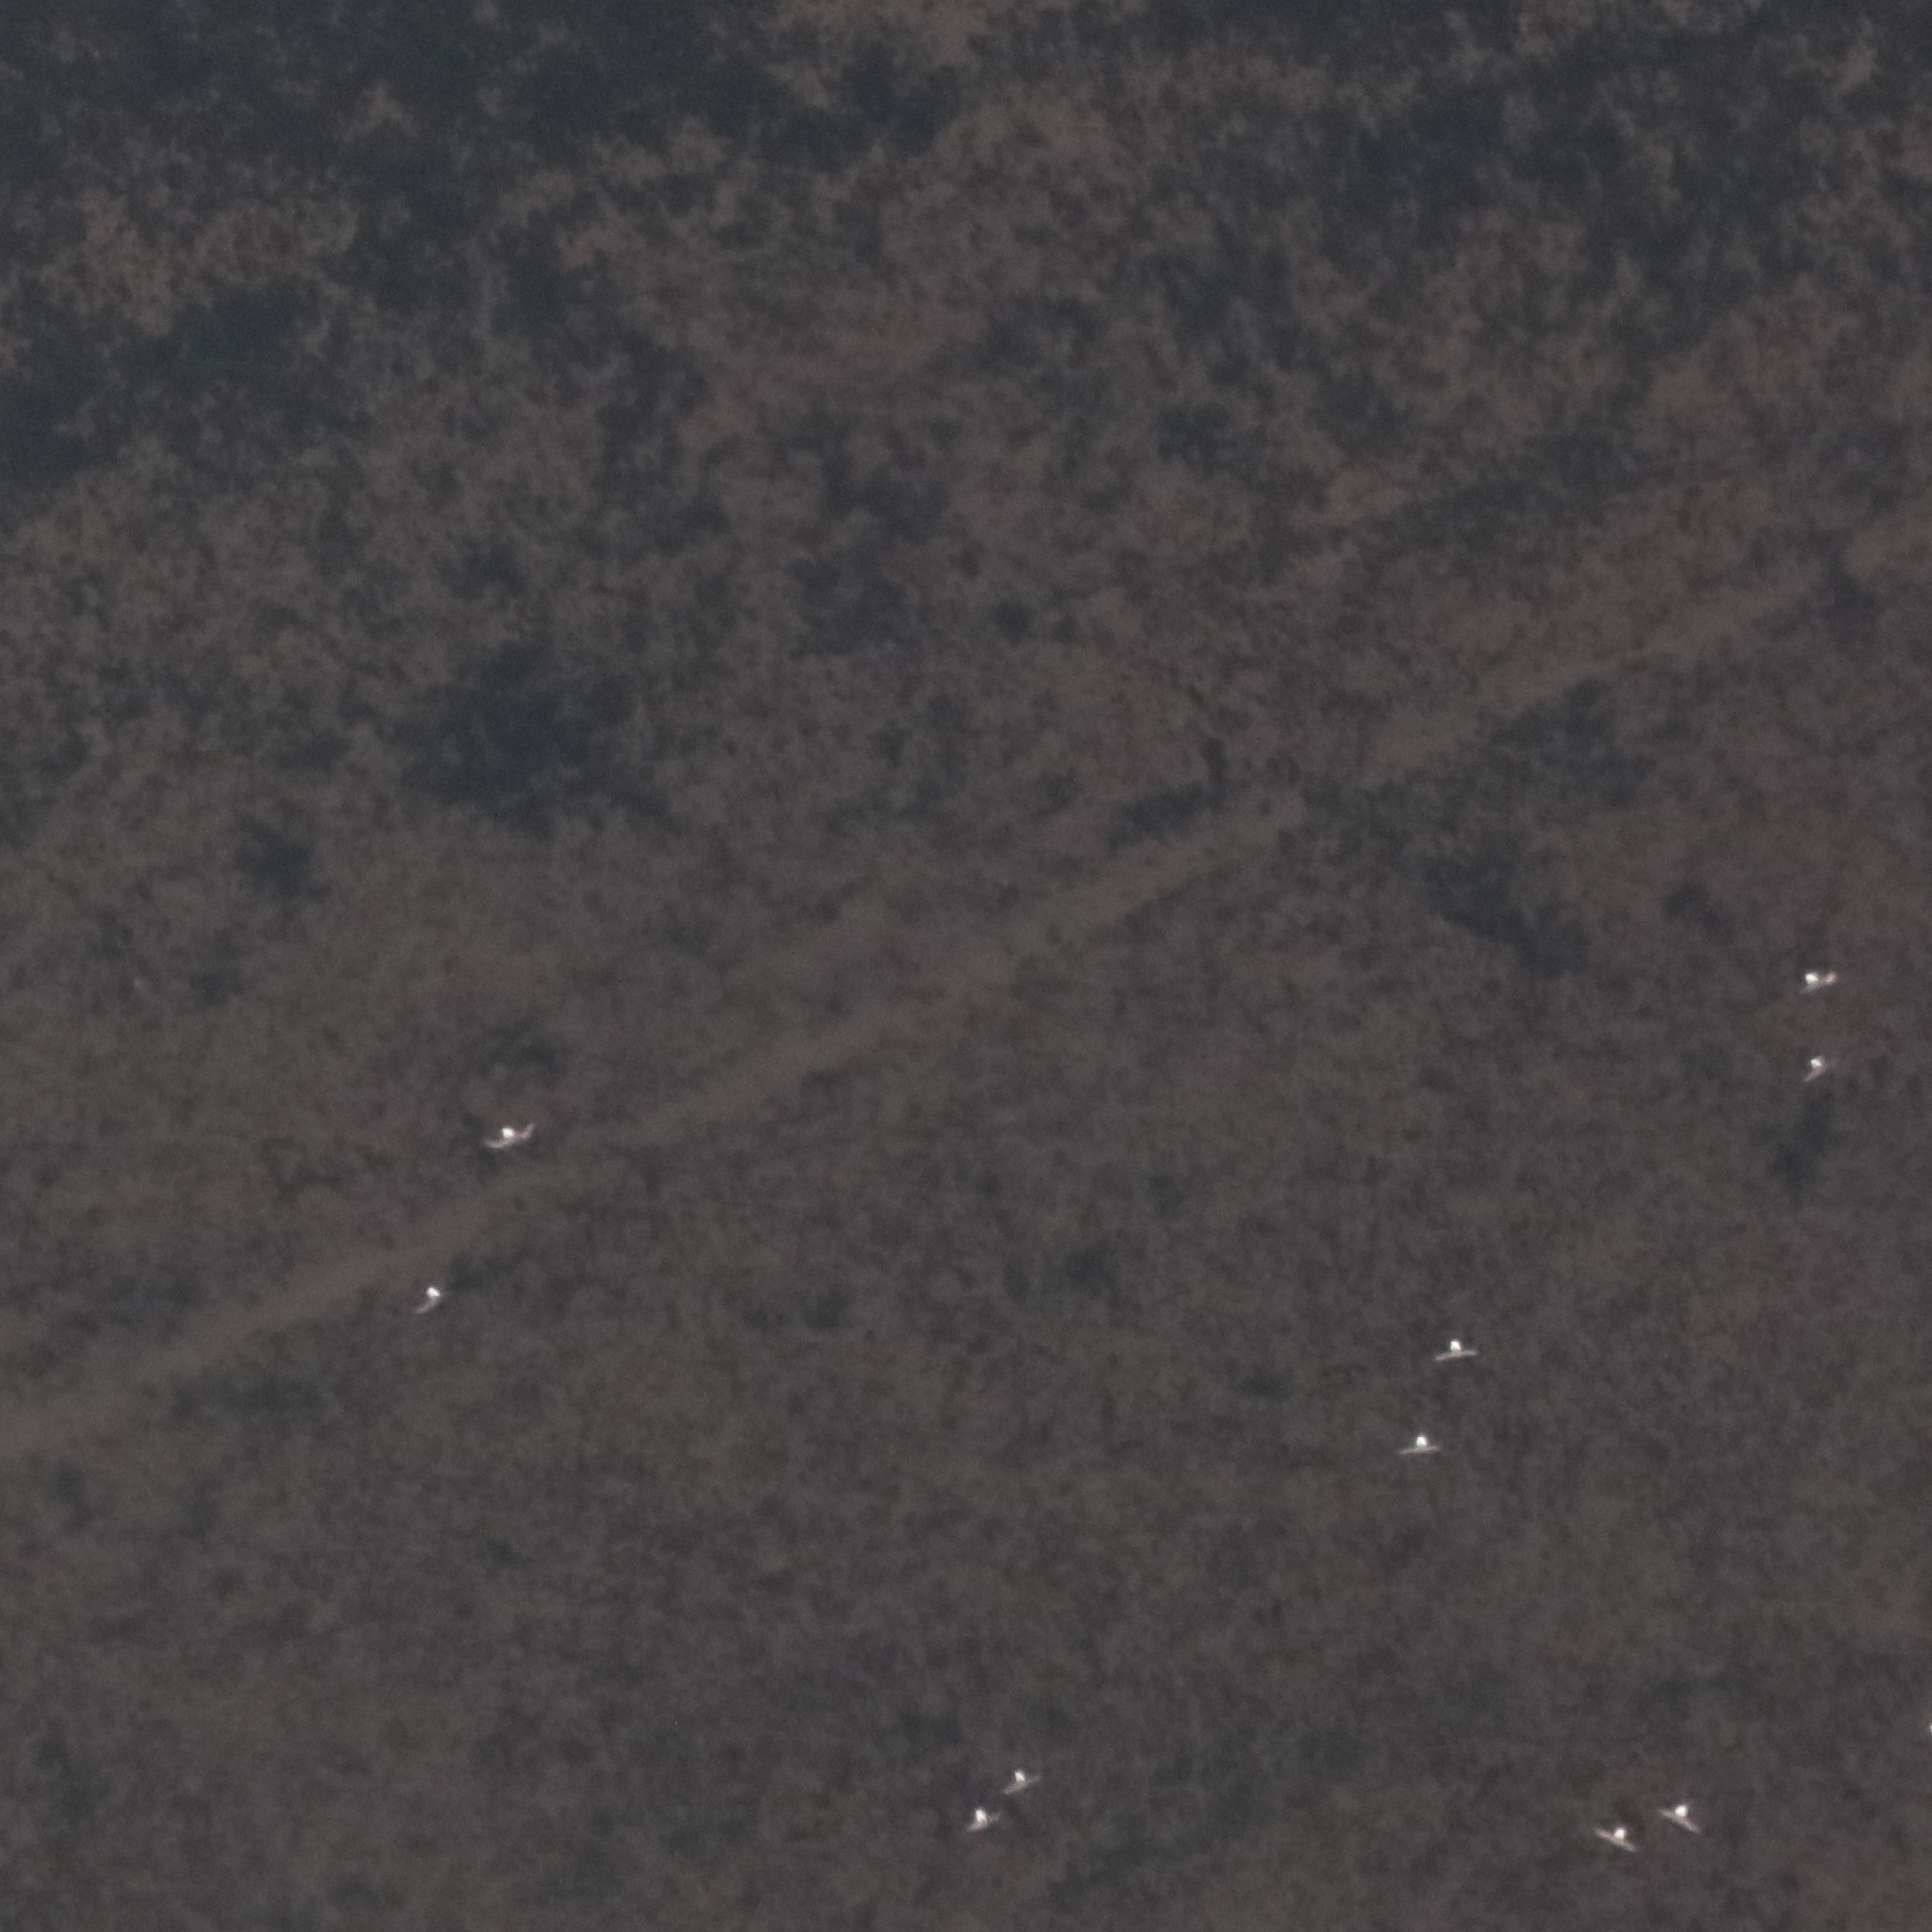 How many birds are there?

10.